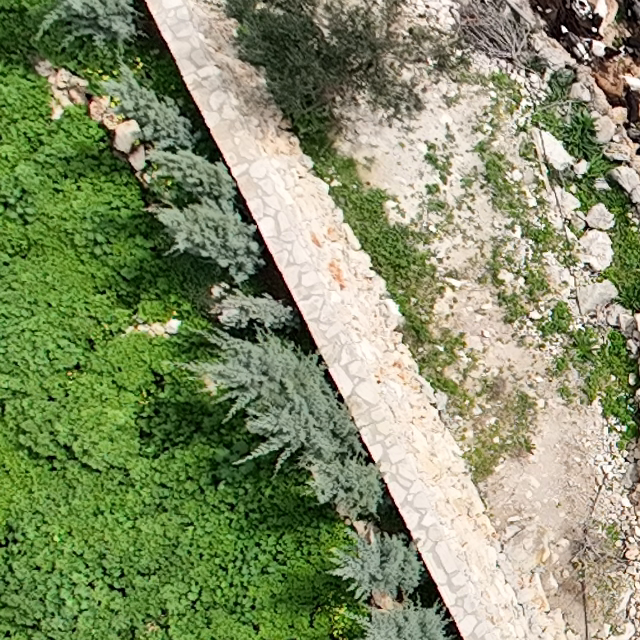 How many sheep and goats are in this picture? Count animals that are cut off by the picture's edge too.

11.